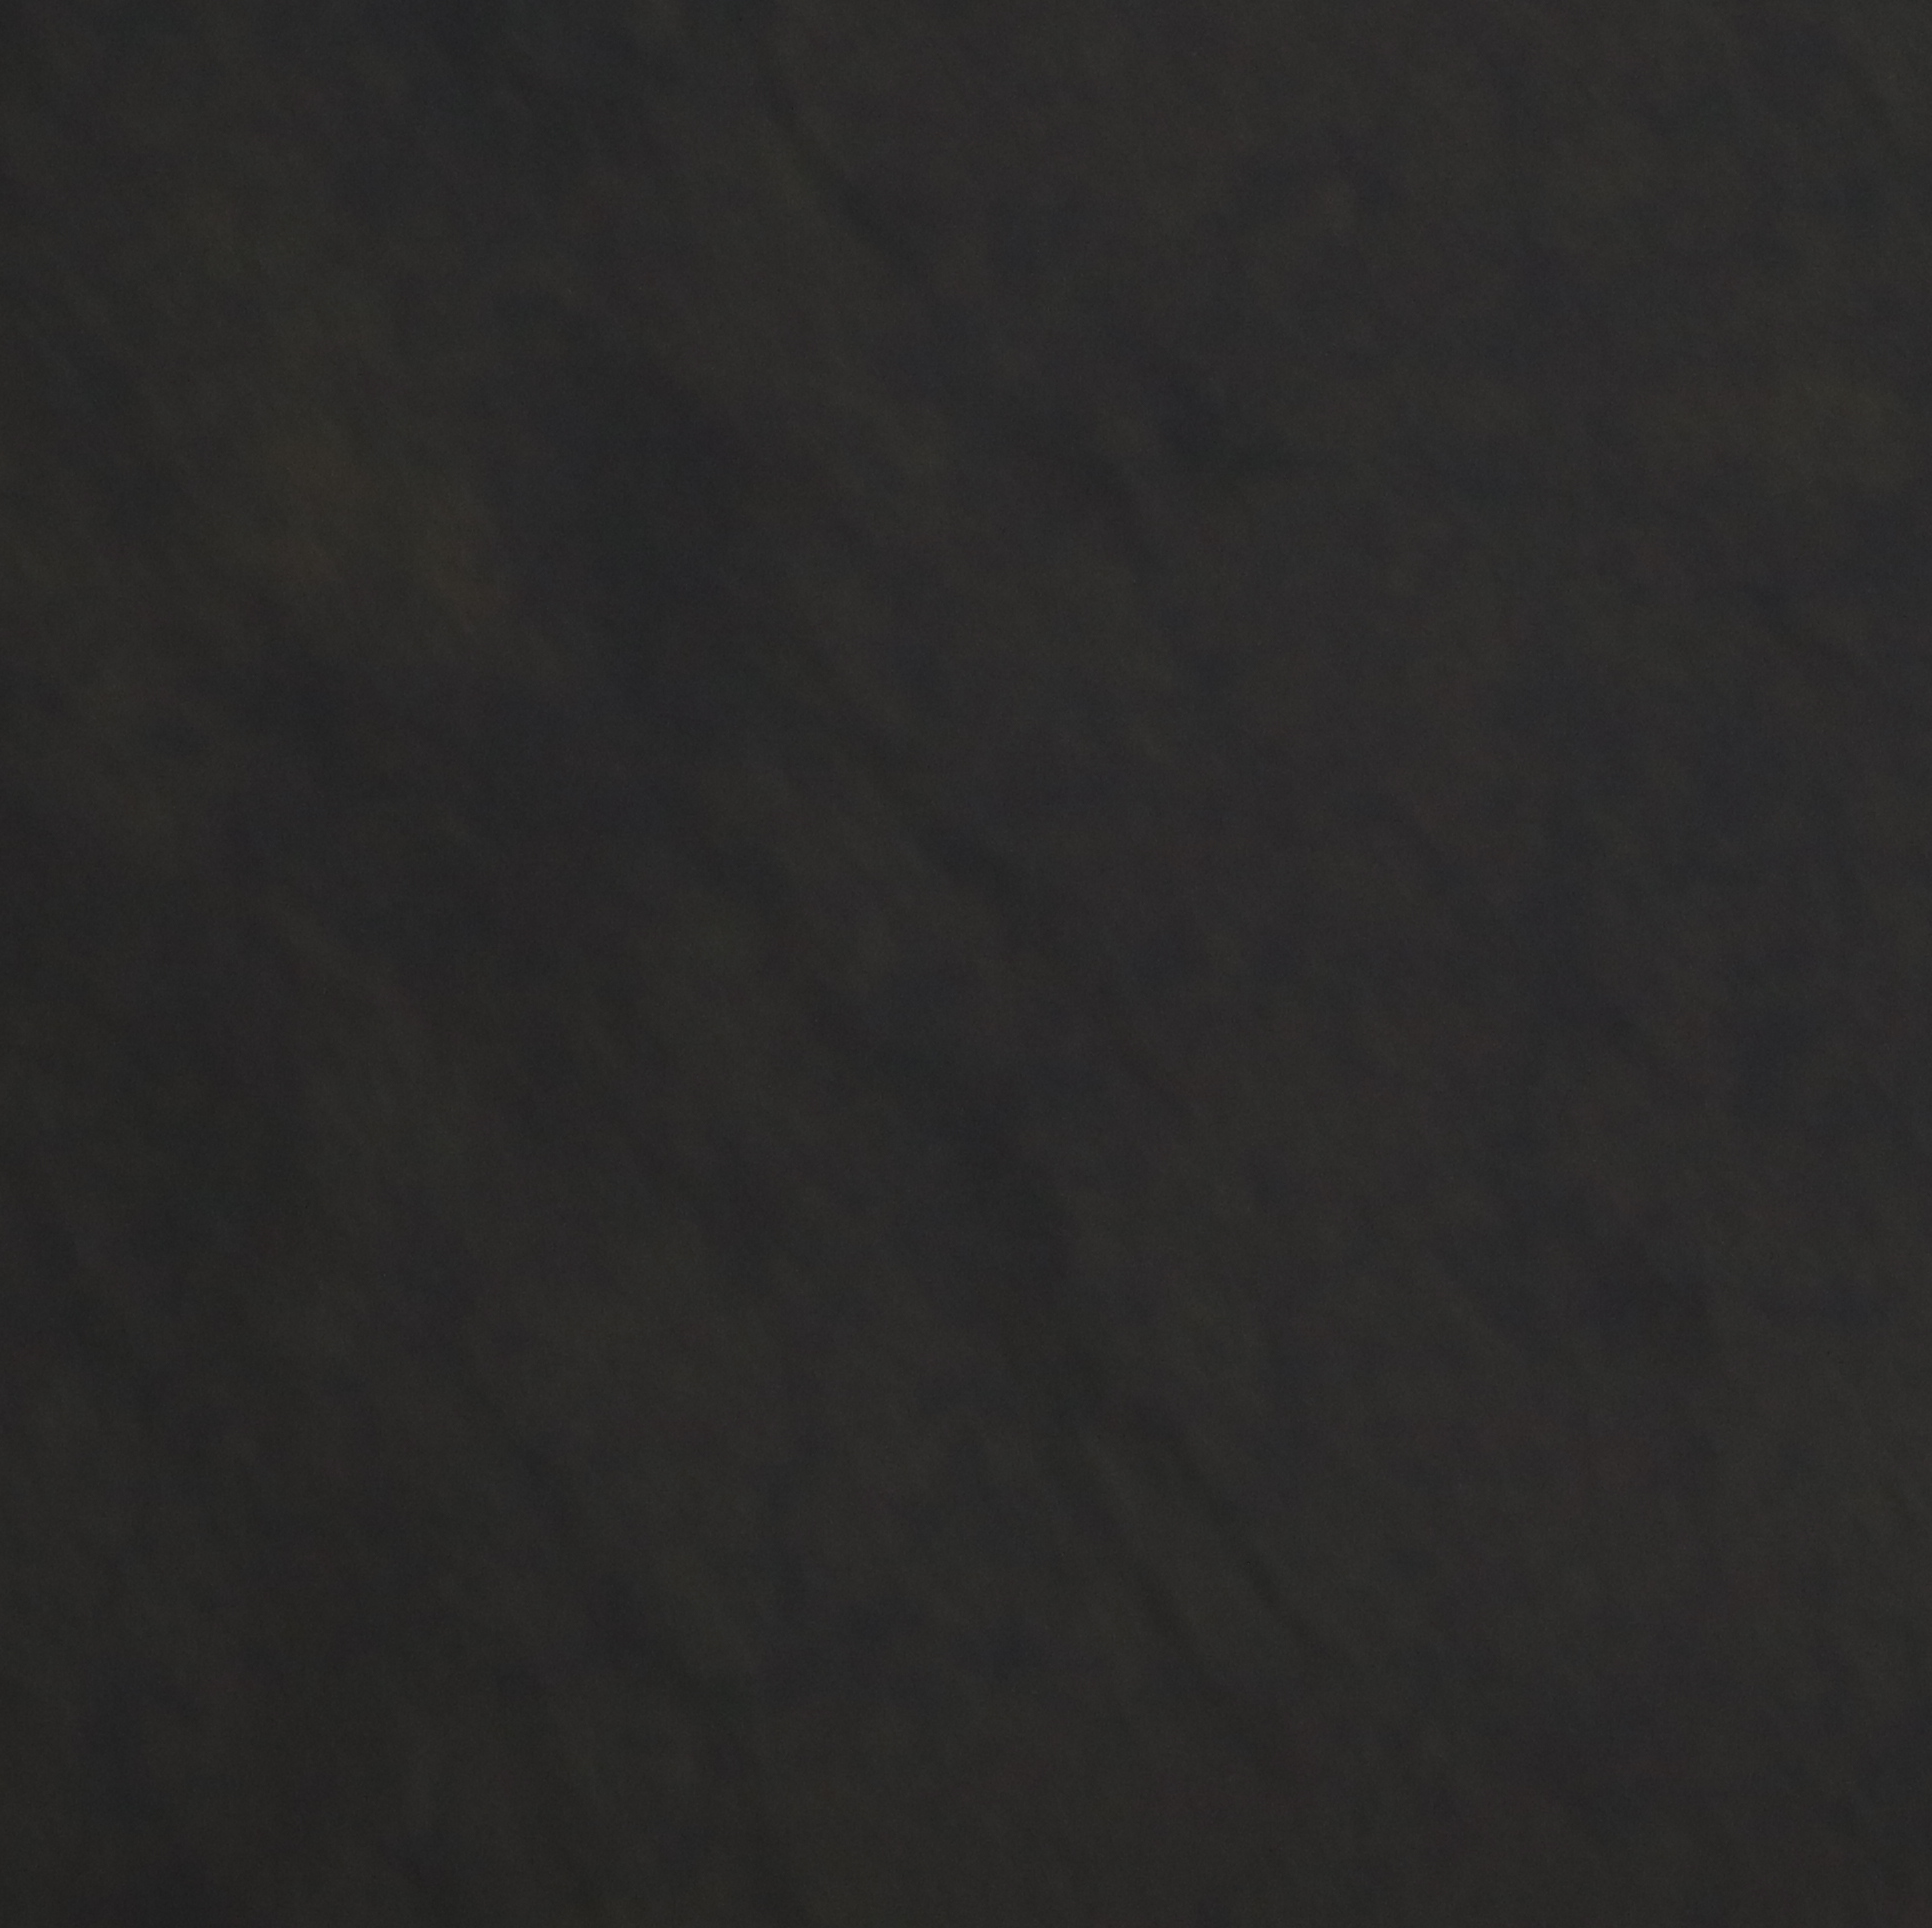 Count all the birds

0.